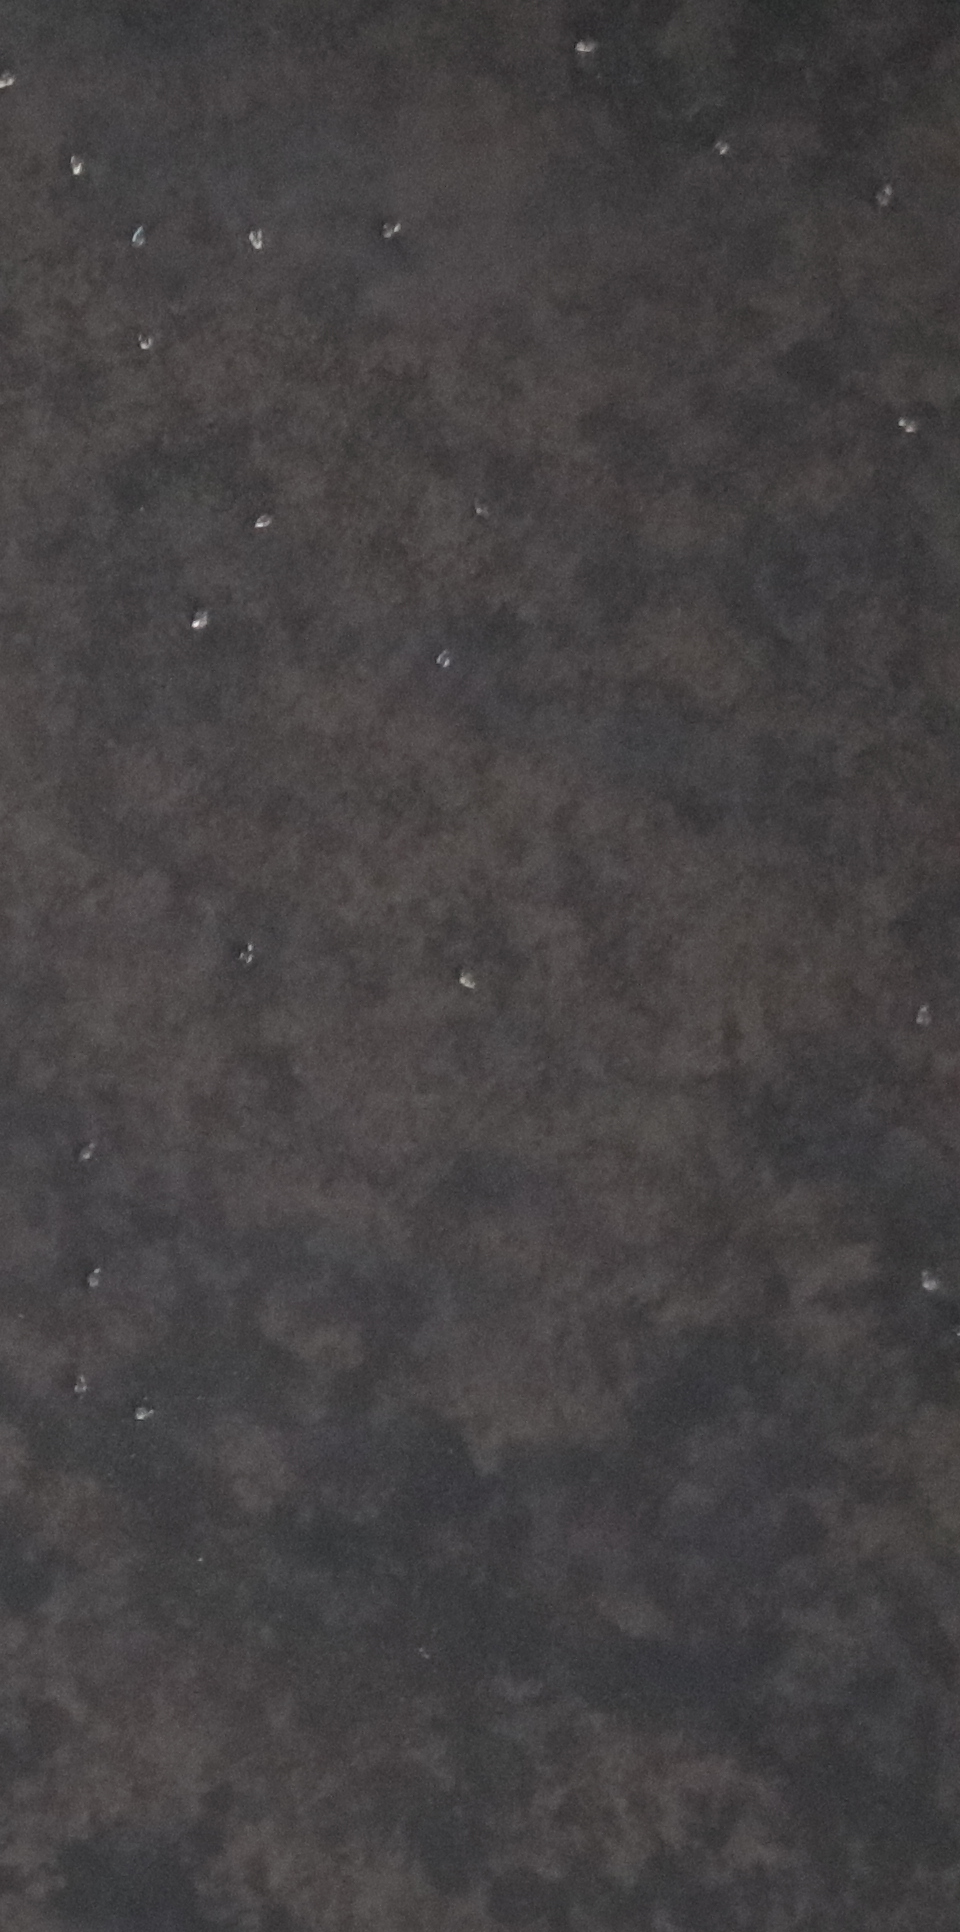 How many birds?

22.